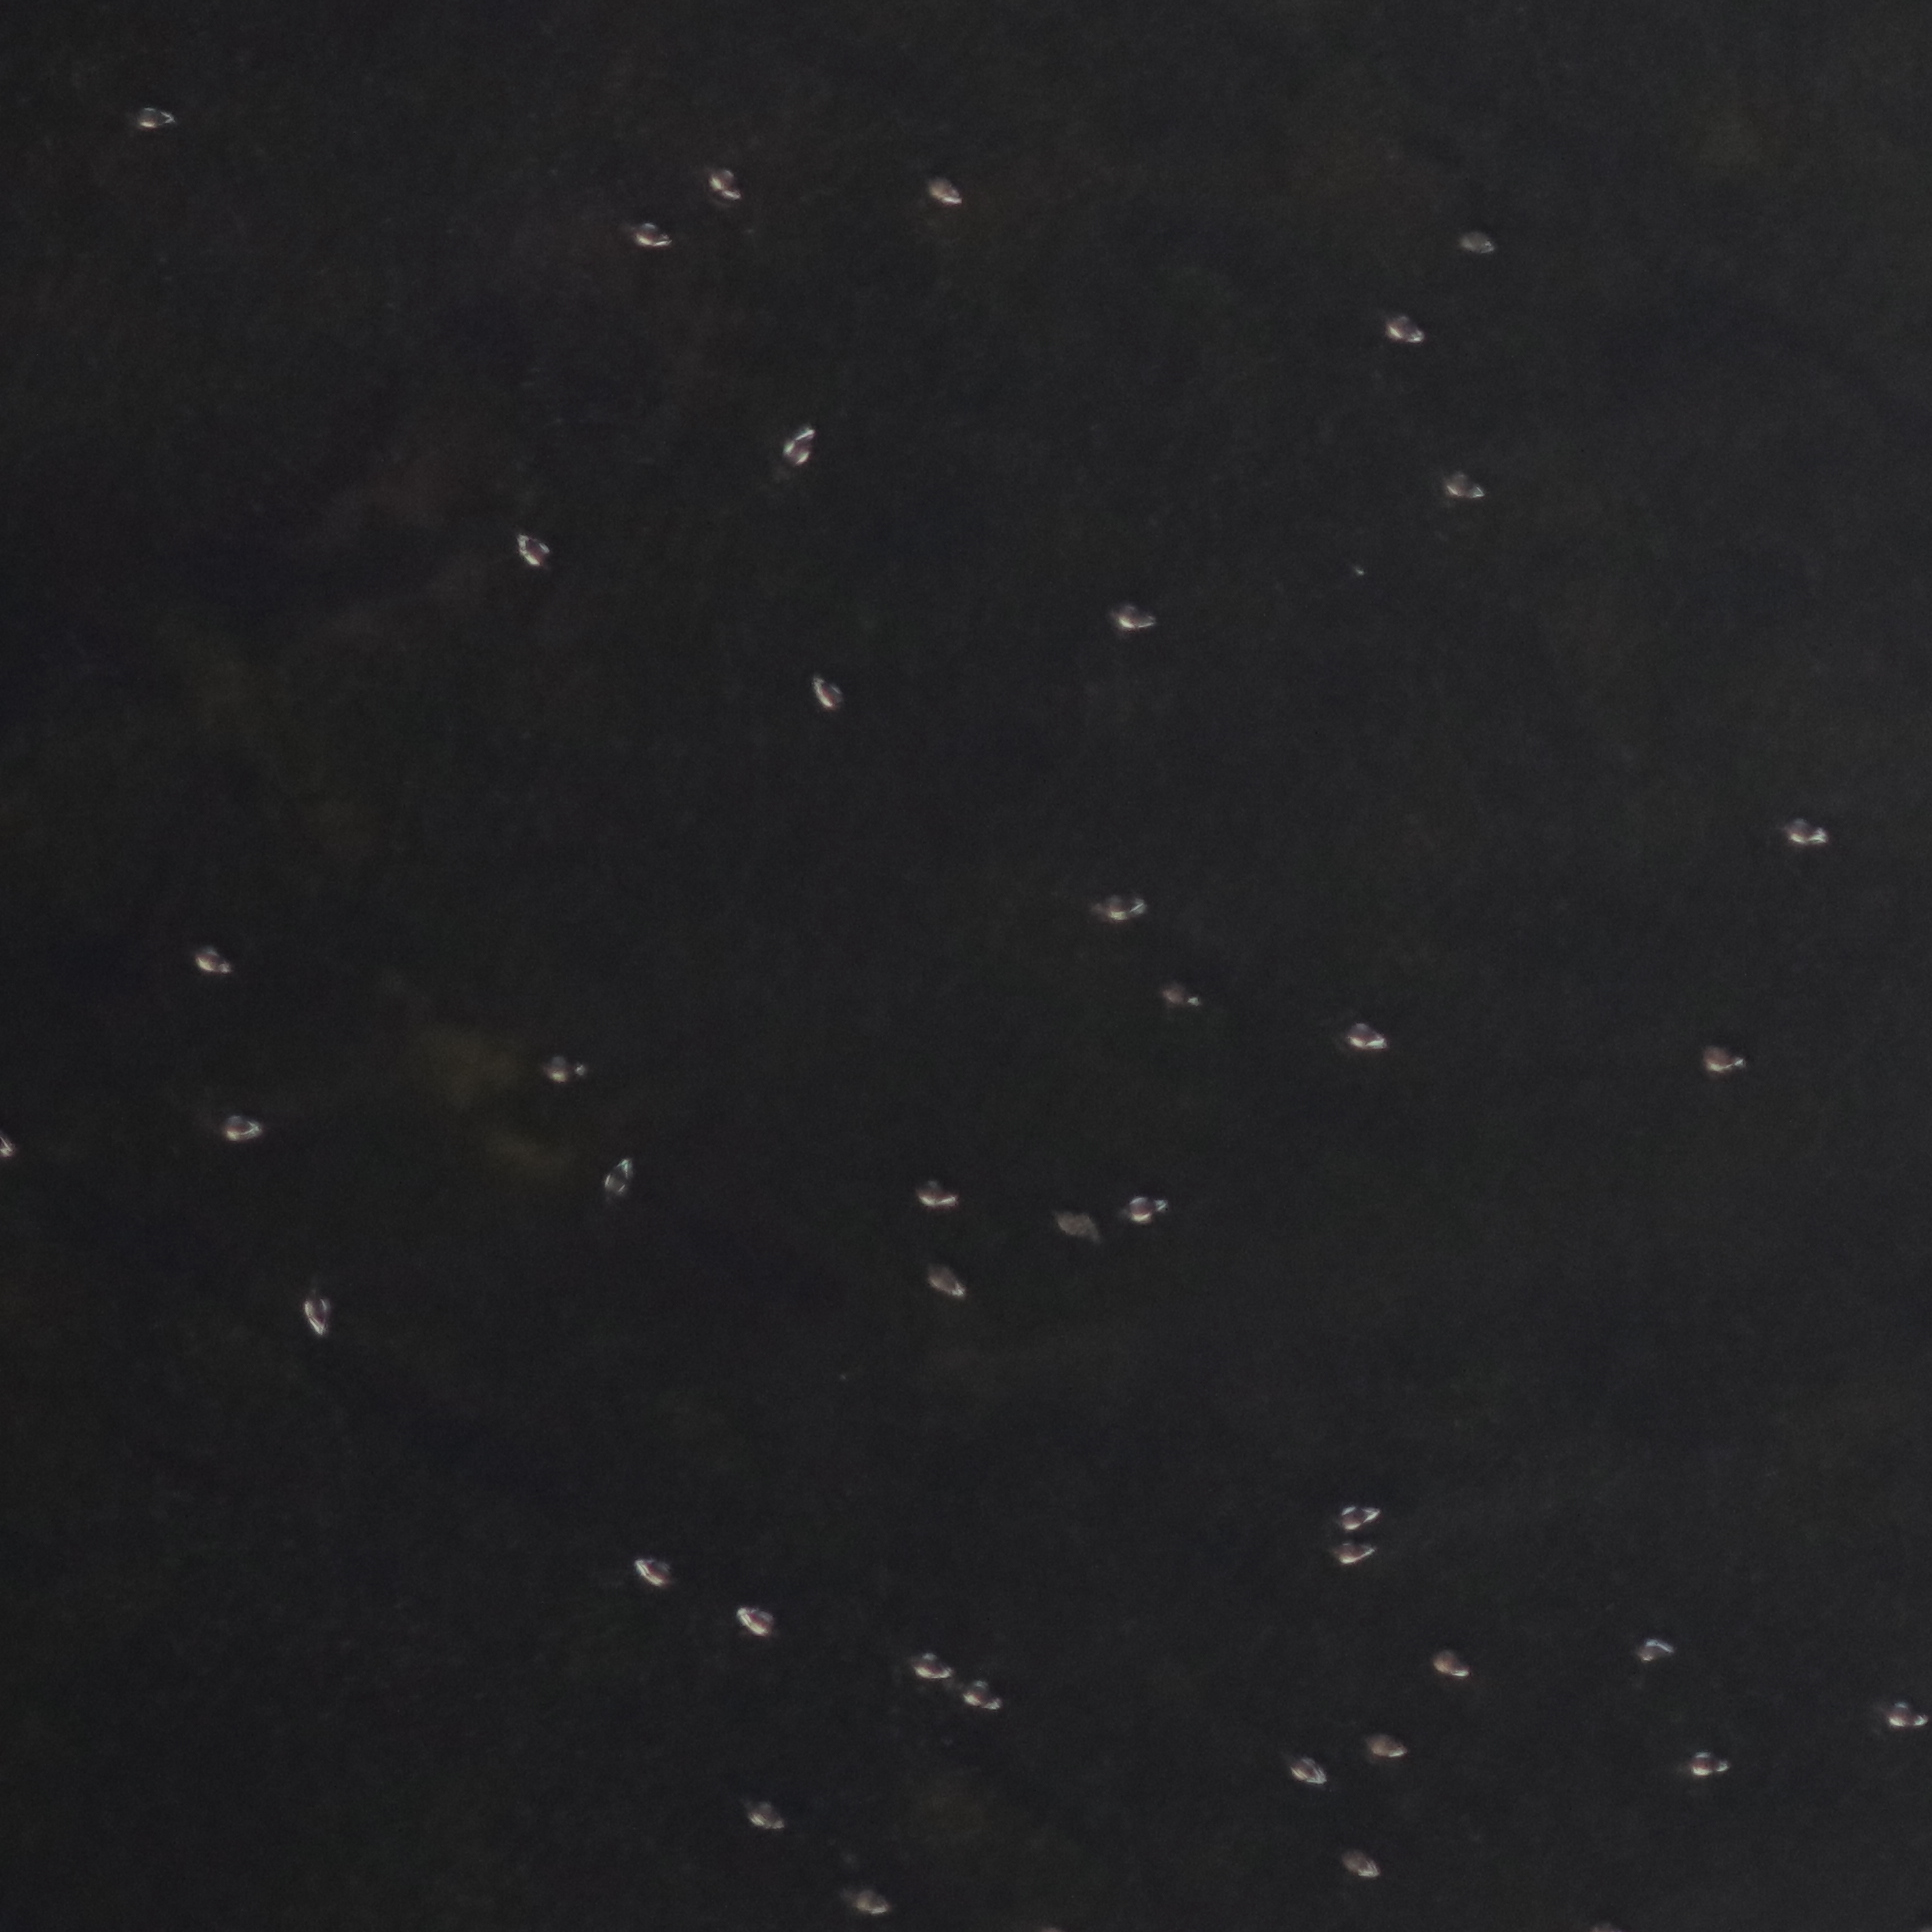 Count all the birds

39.